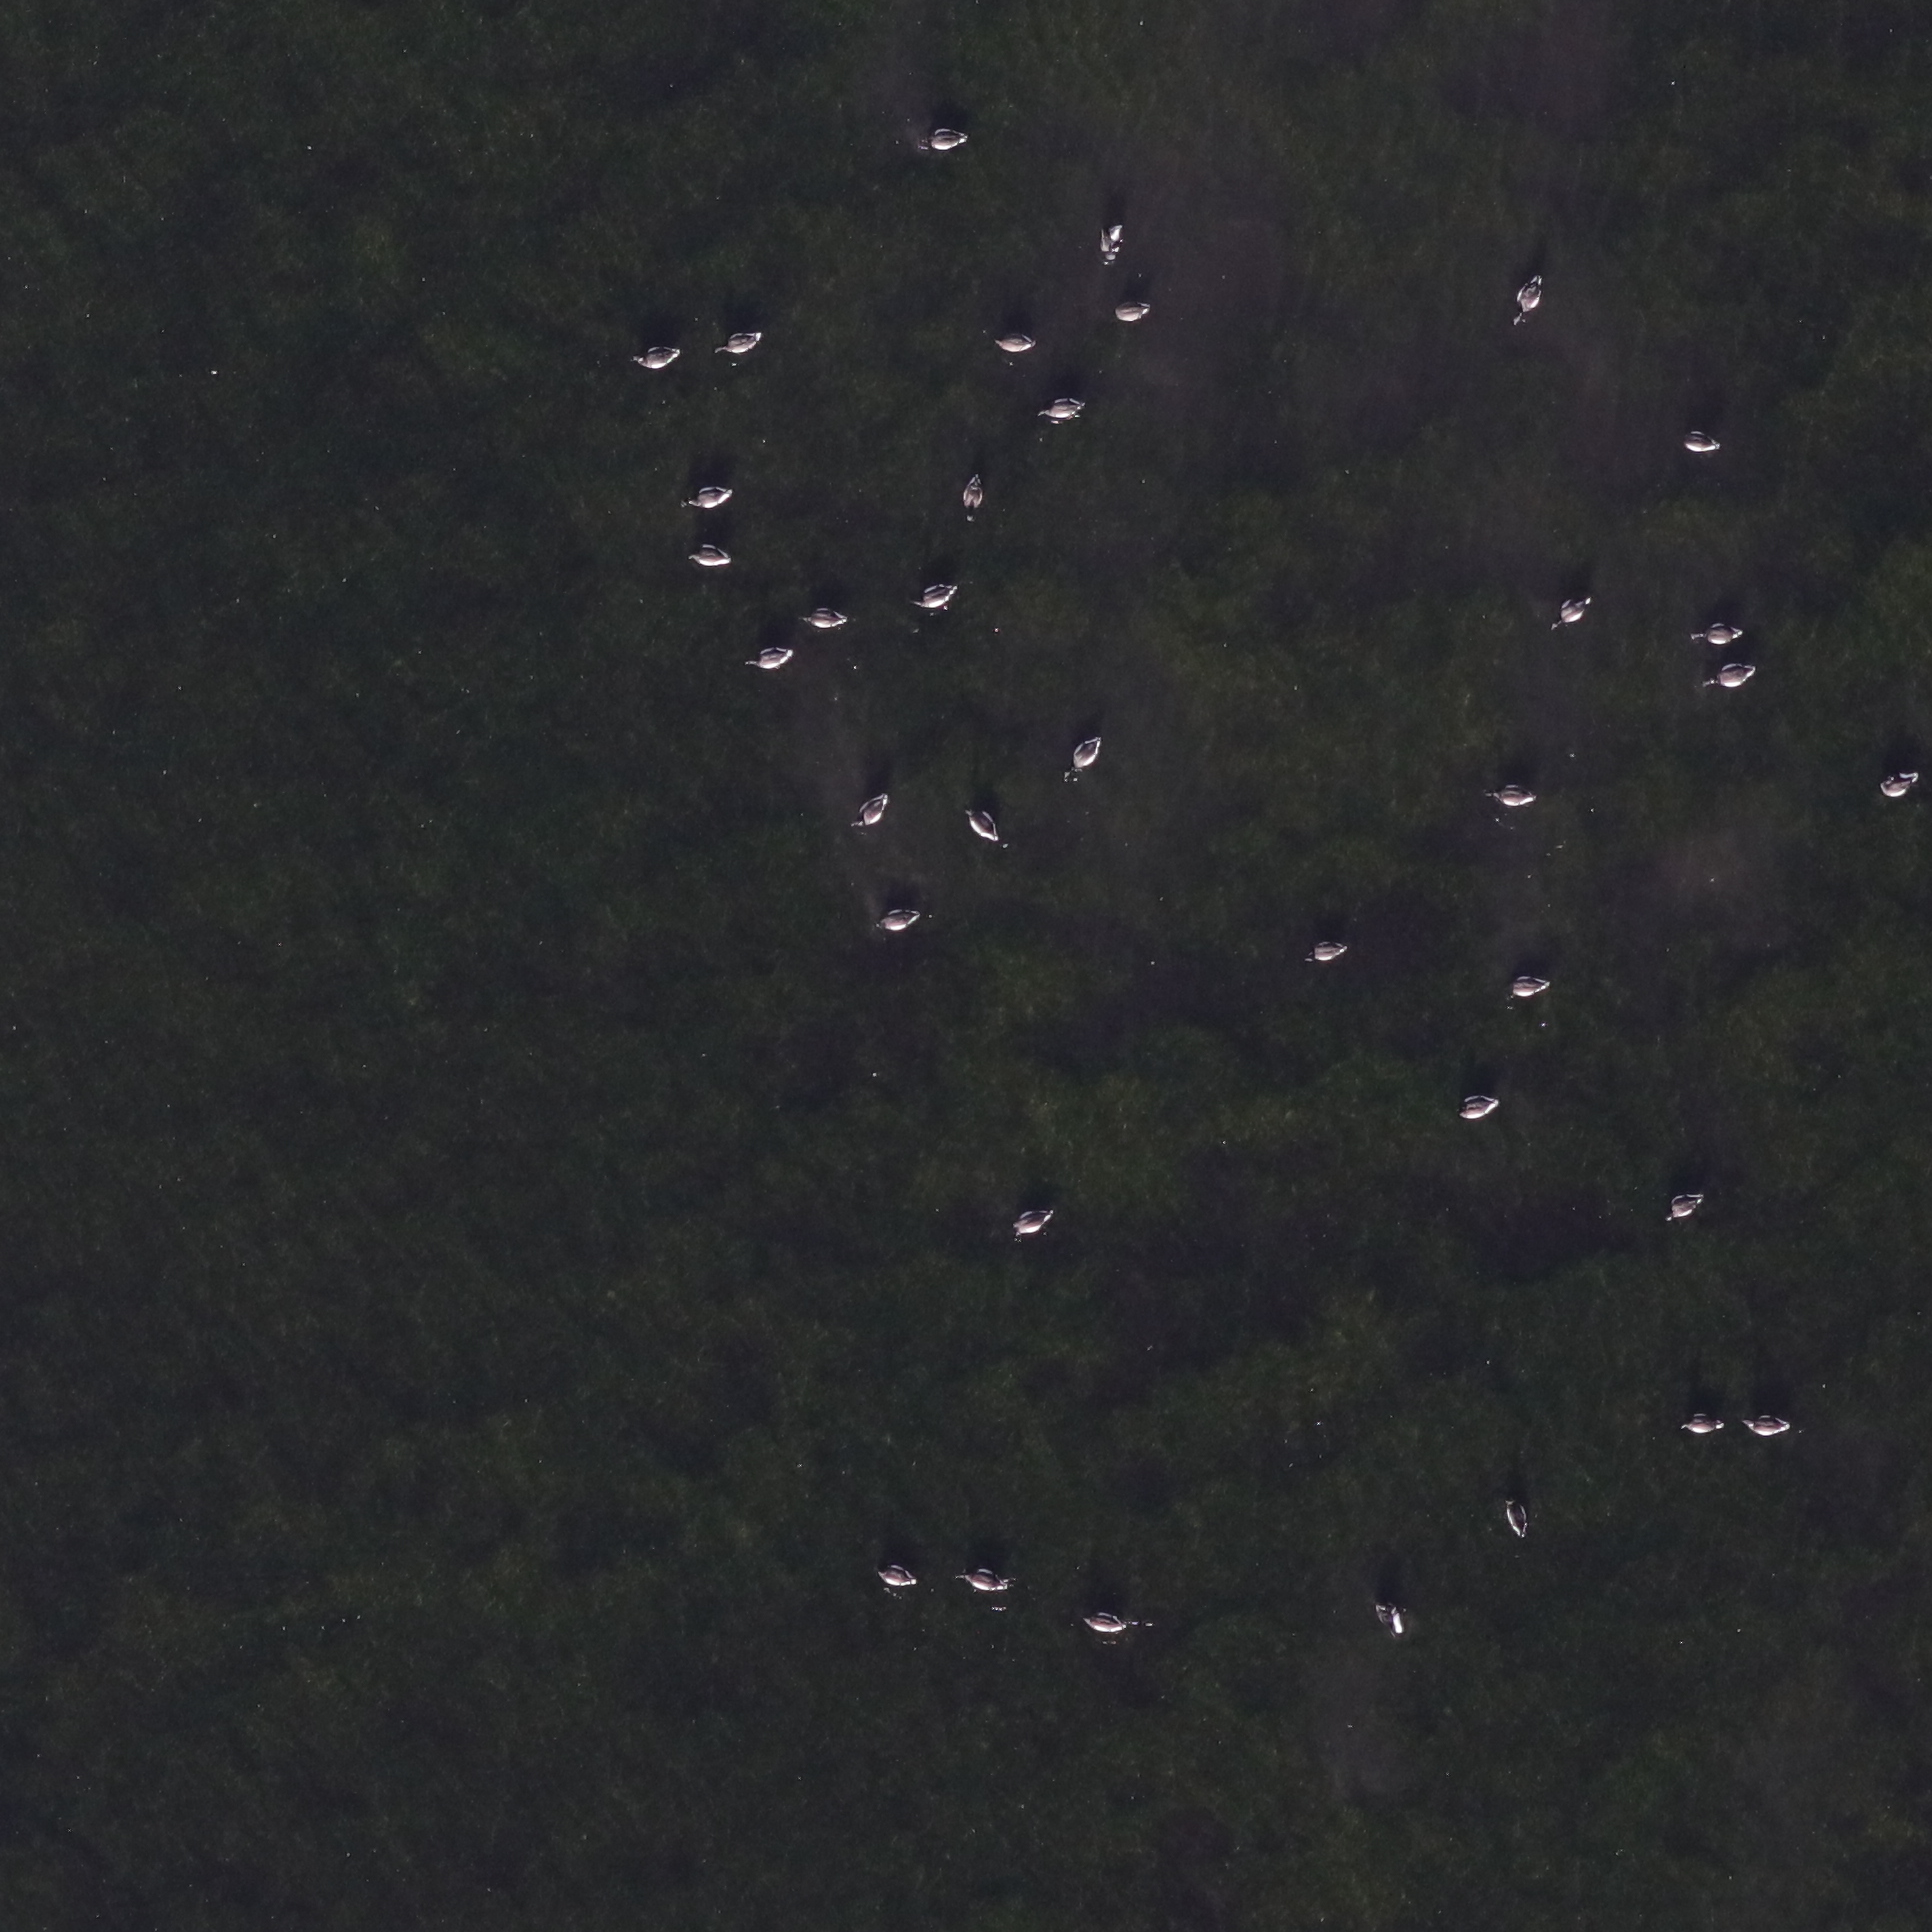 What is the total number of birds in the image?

36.